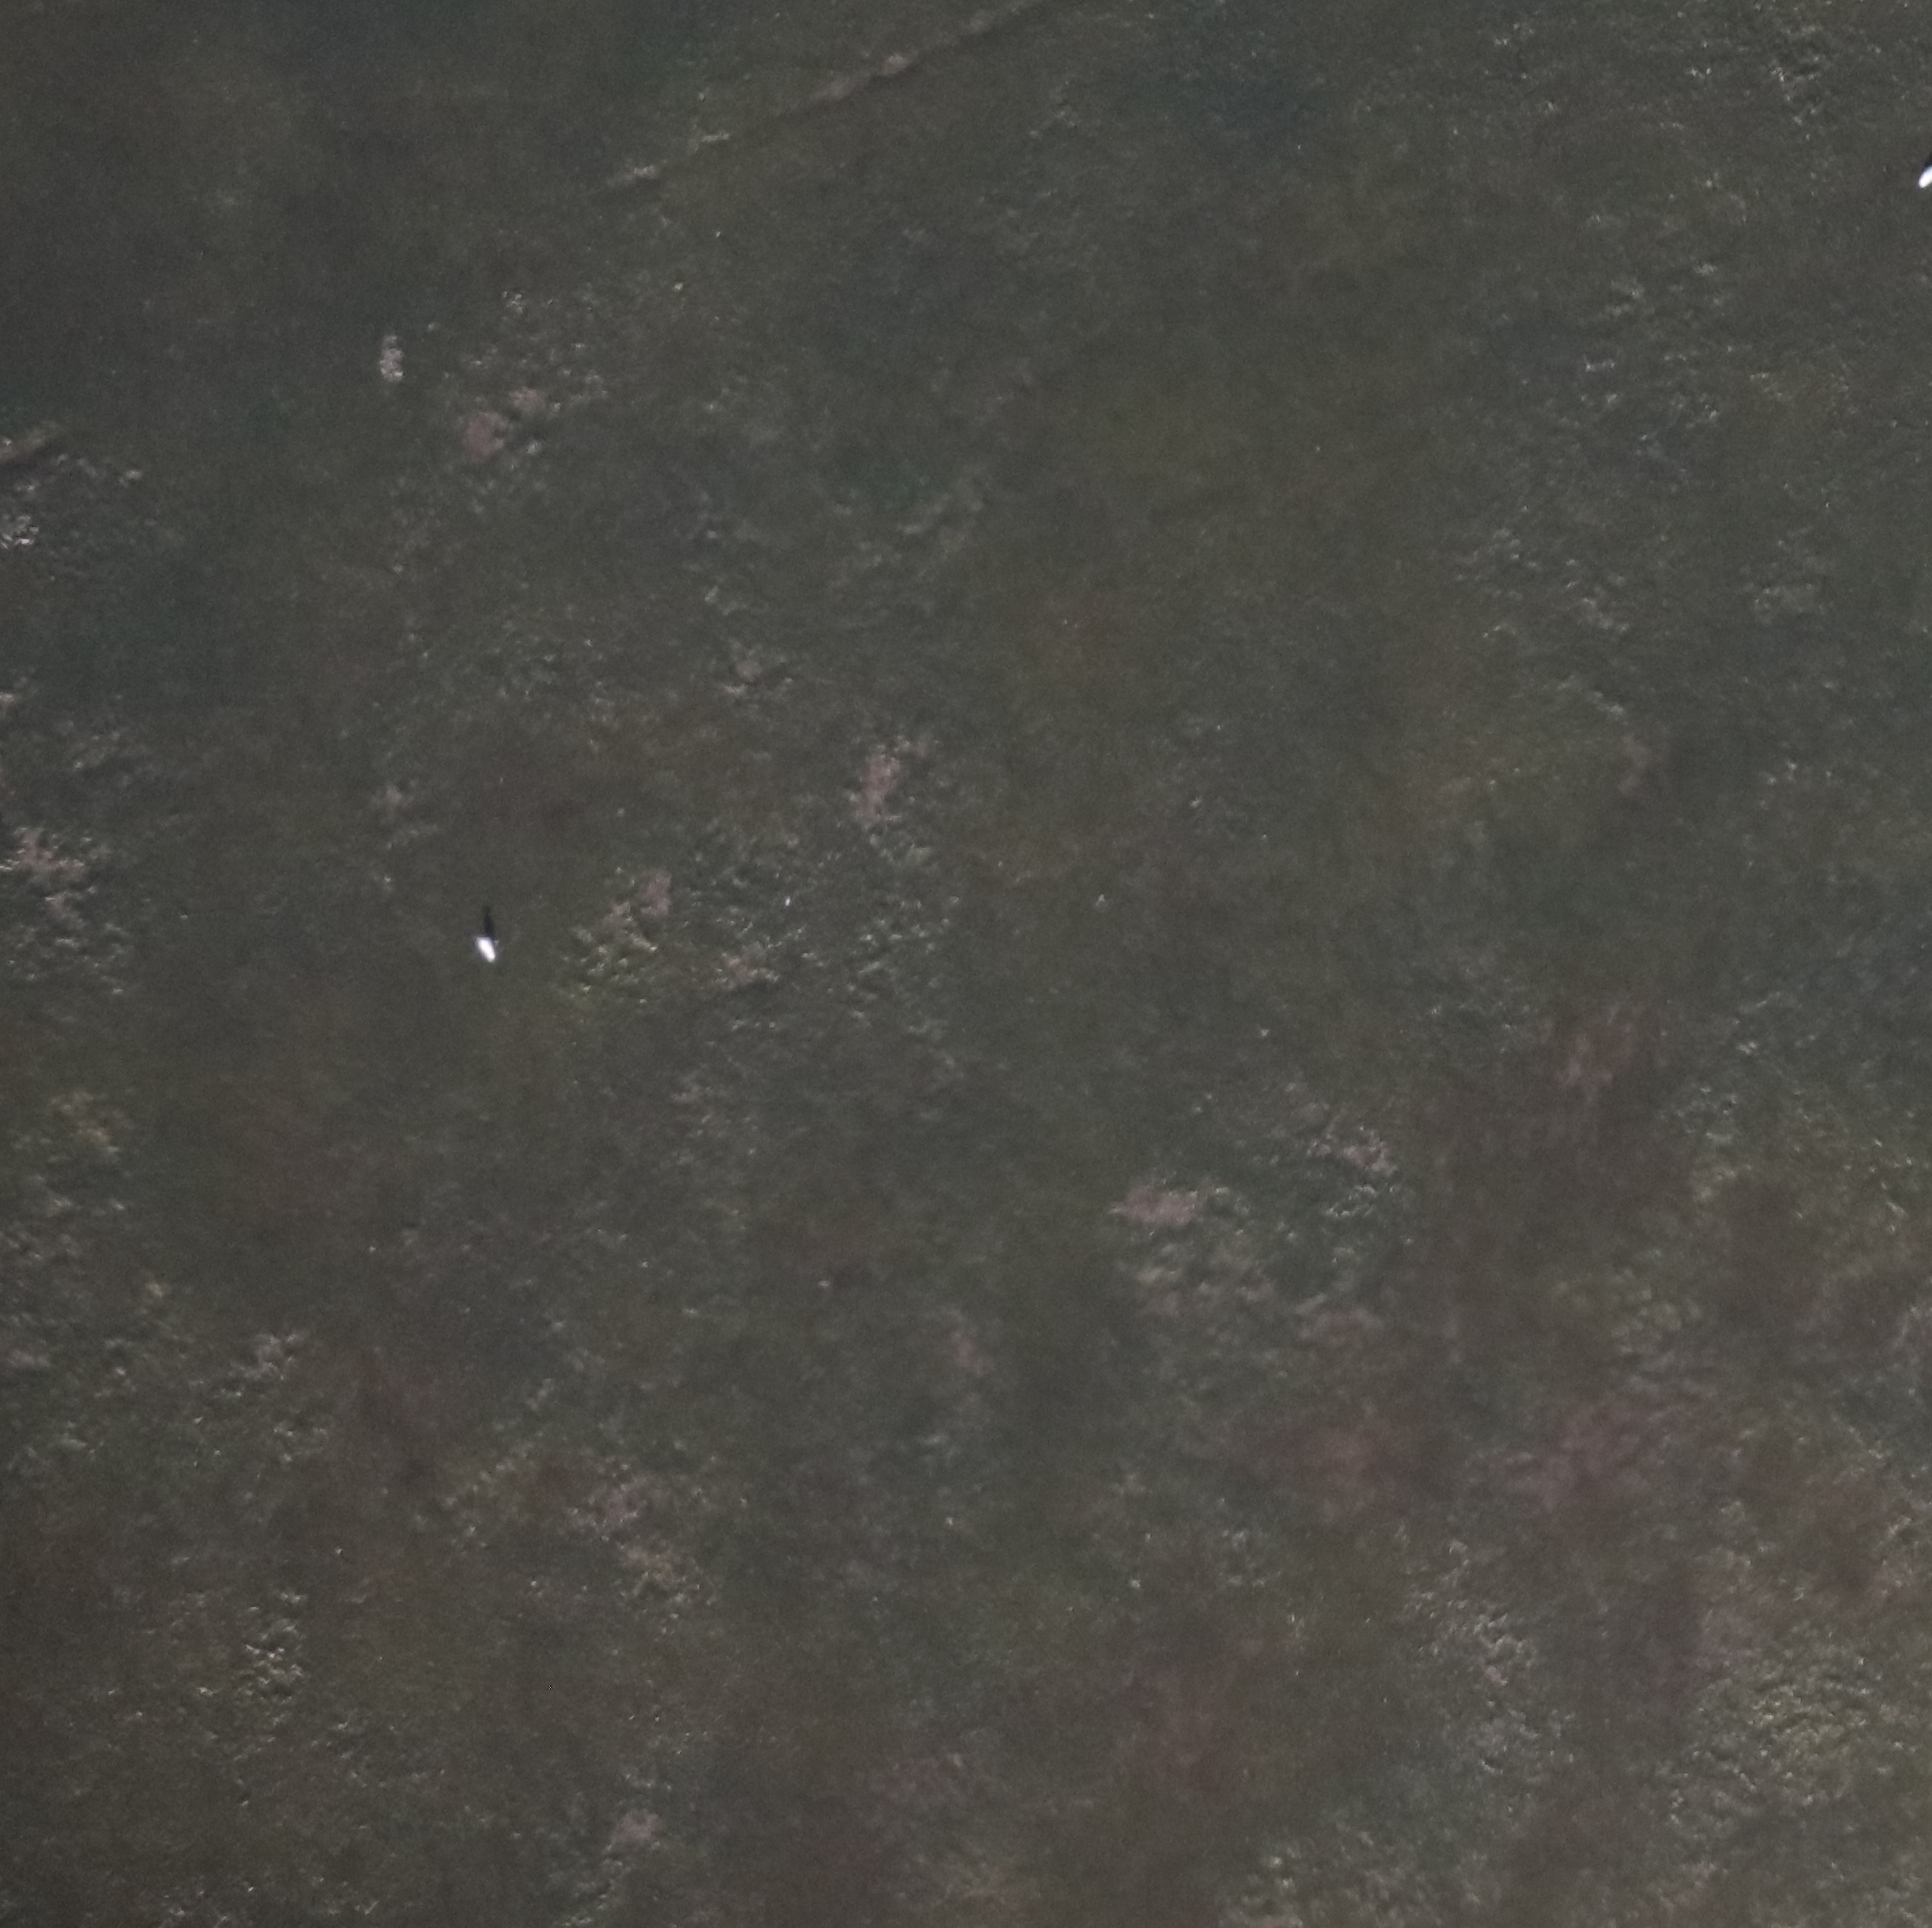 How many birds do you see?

2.